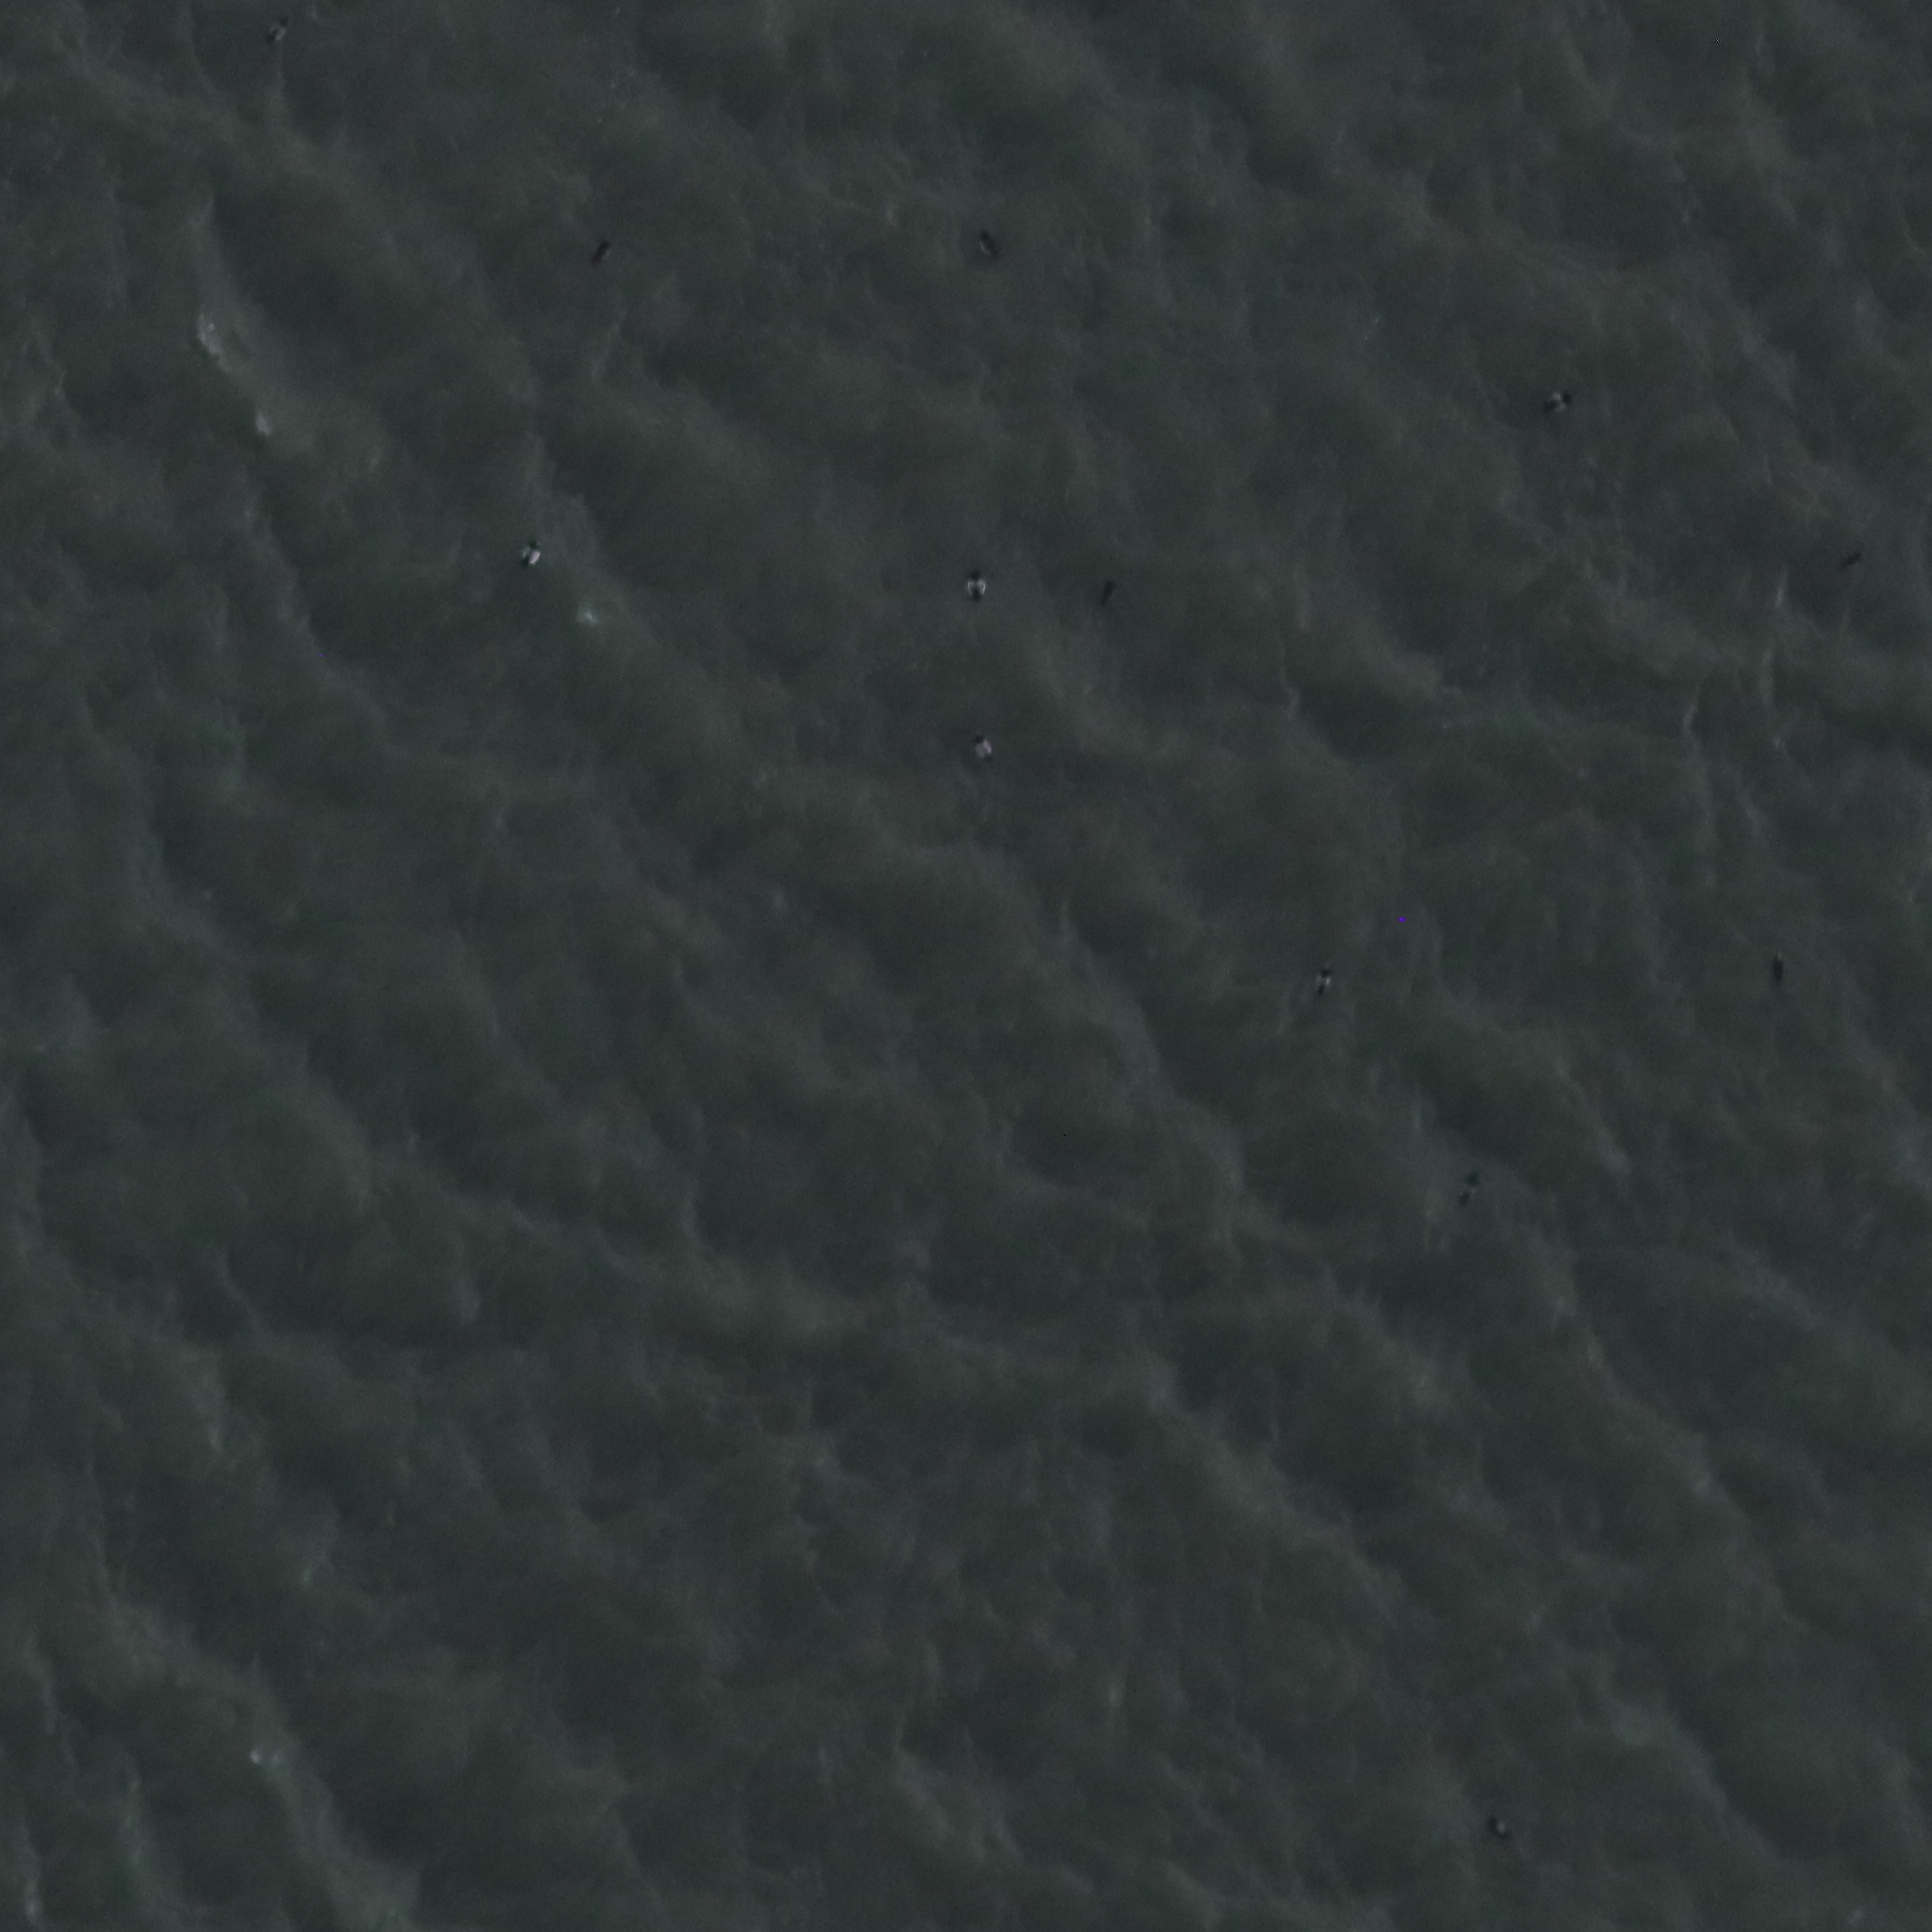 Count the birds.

13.